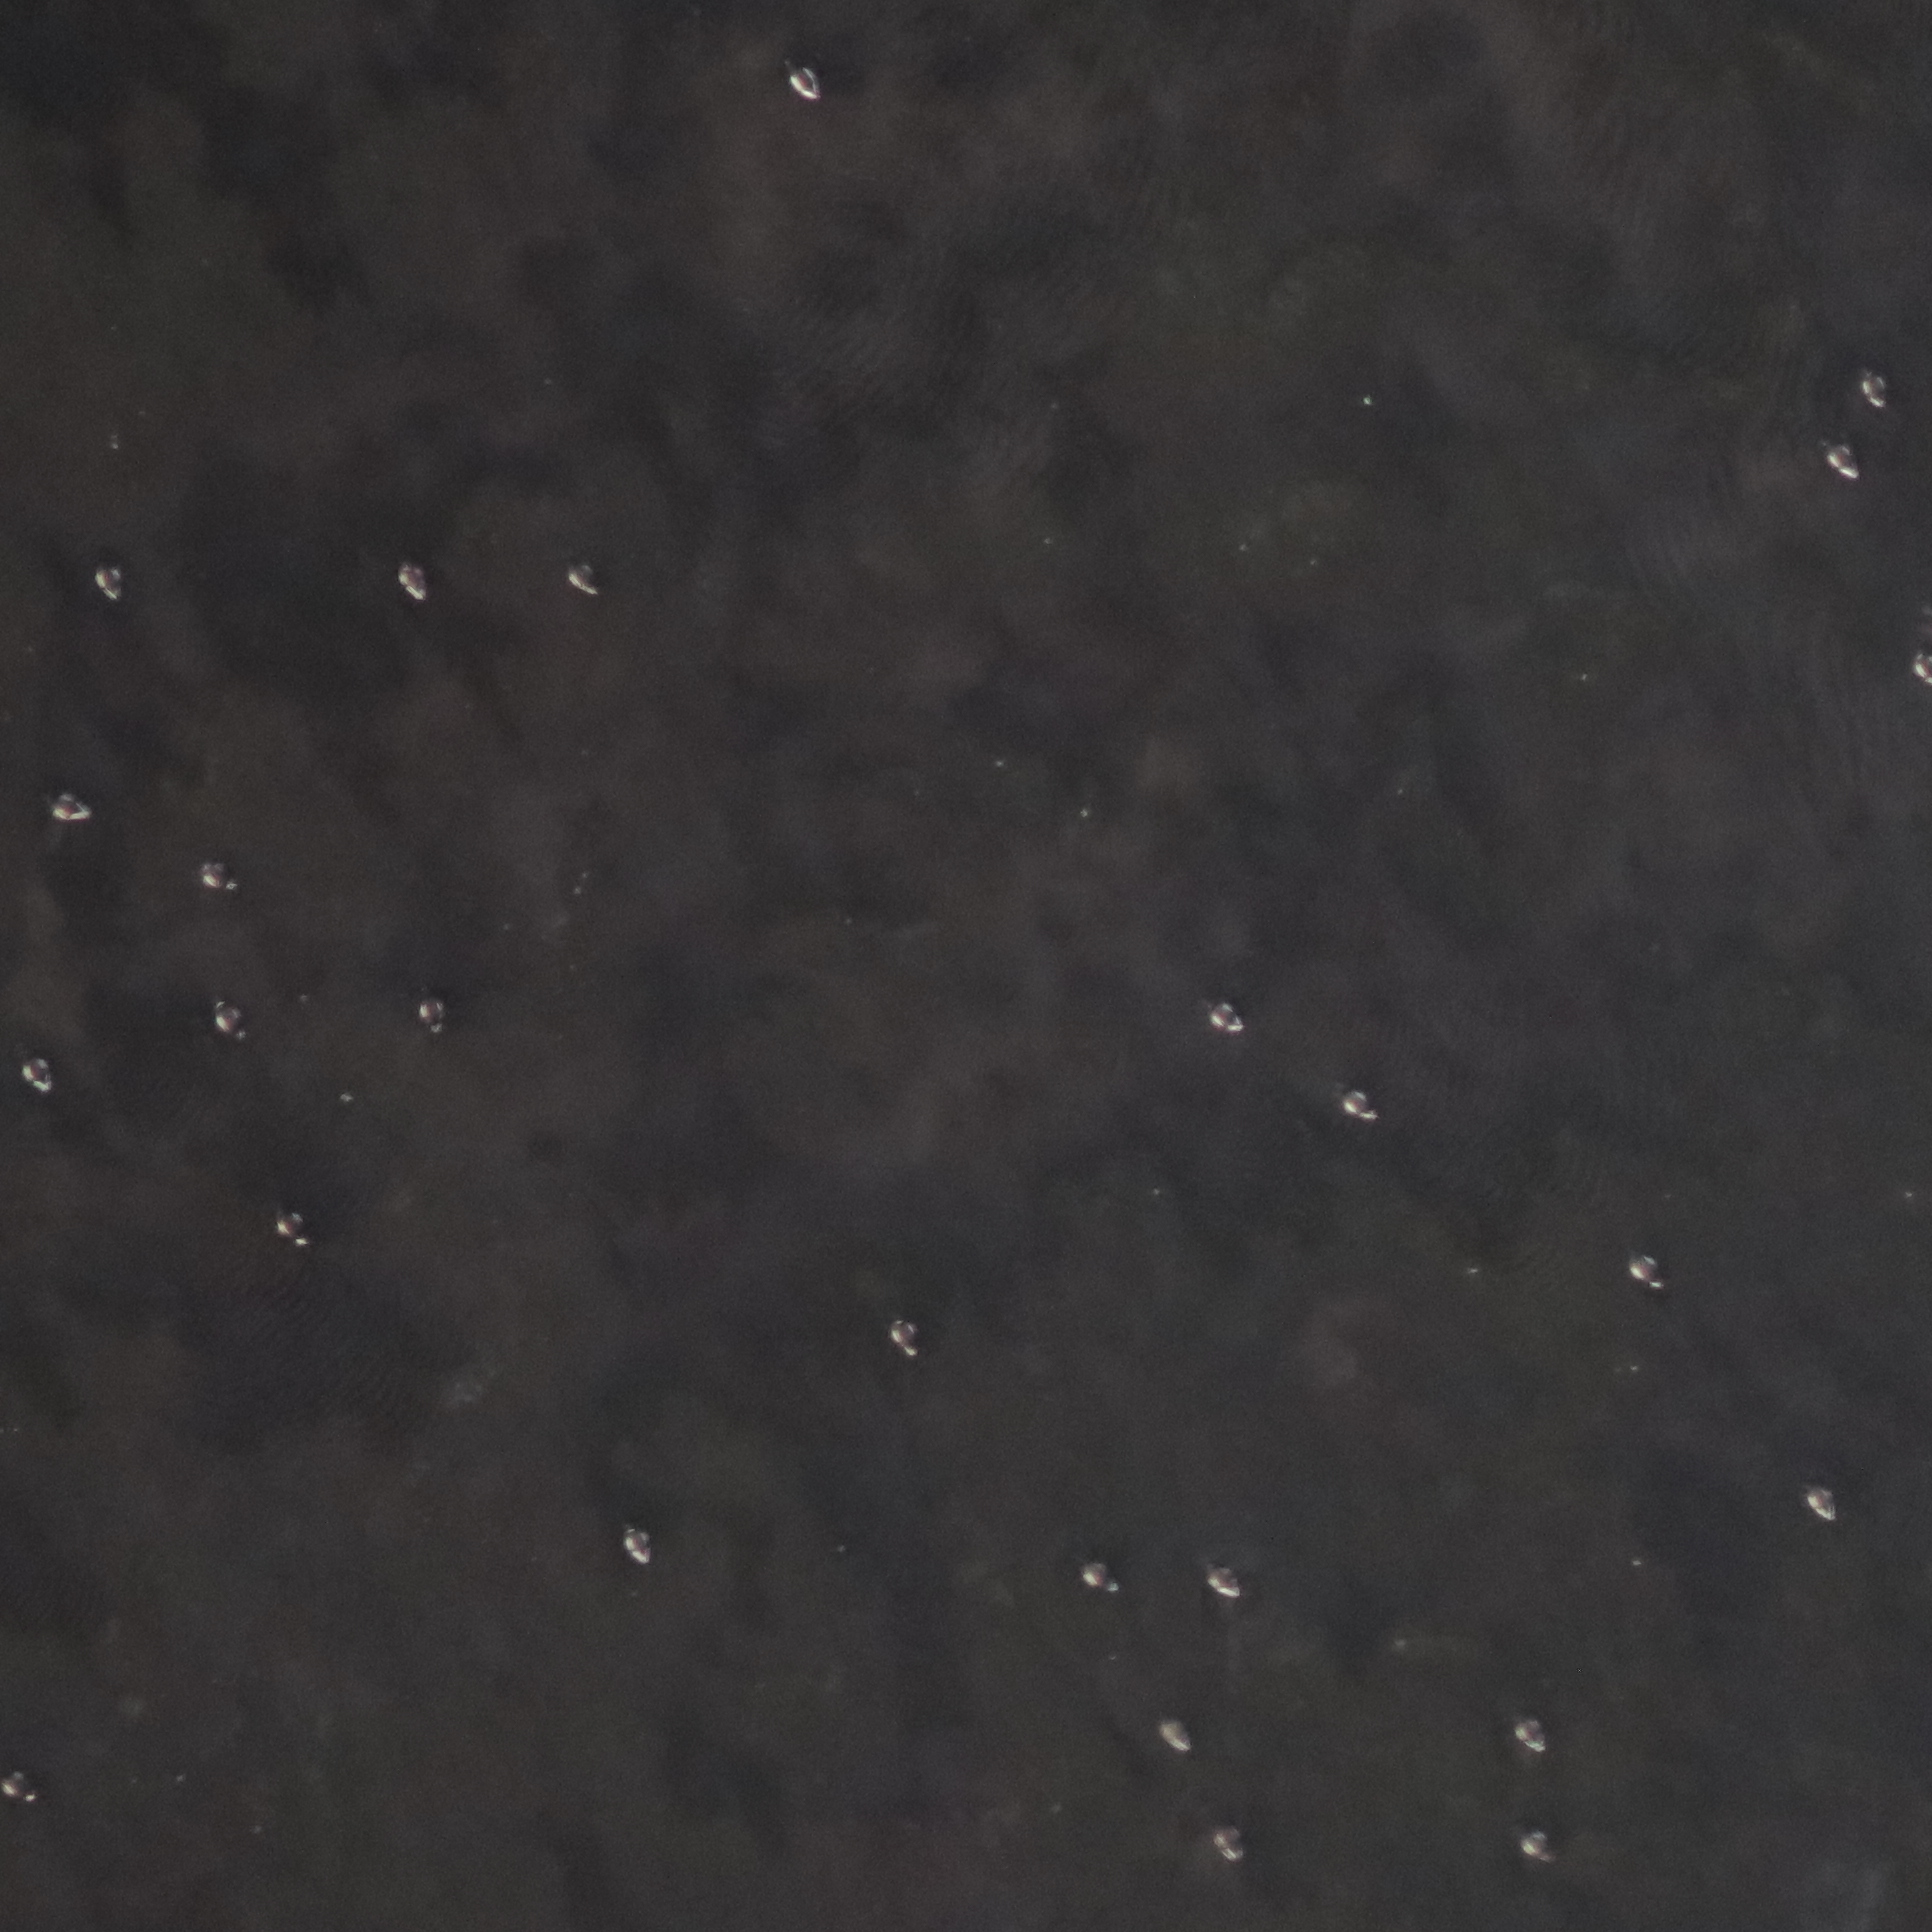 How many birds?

25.